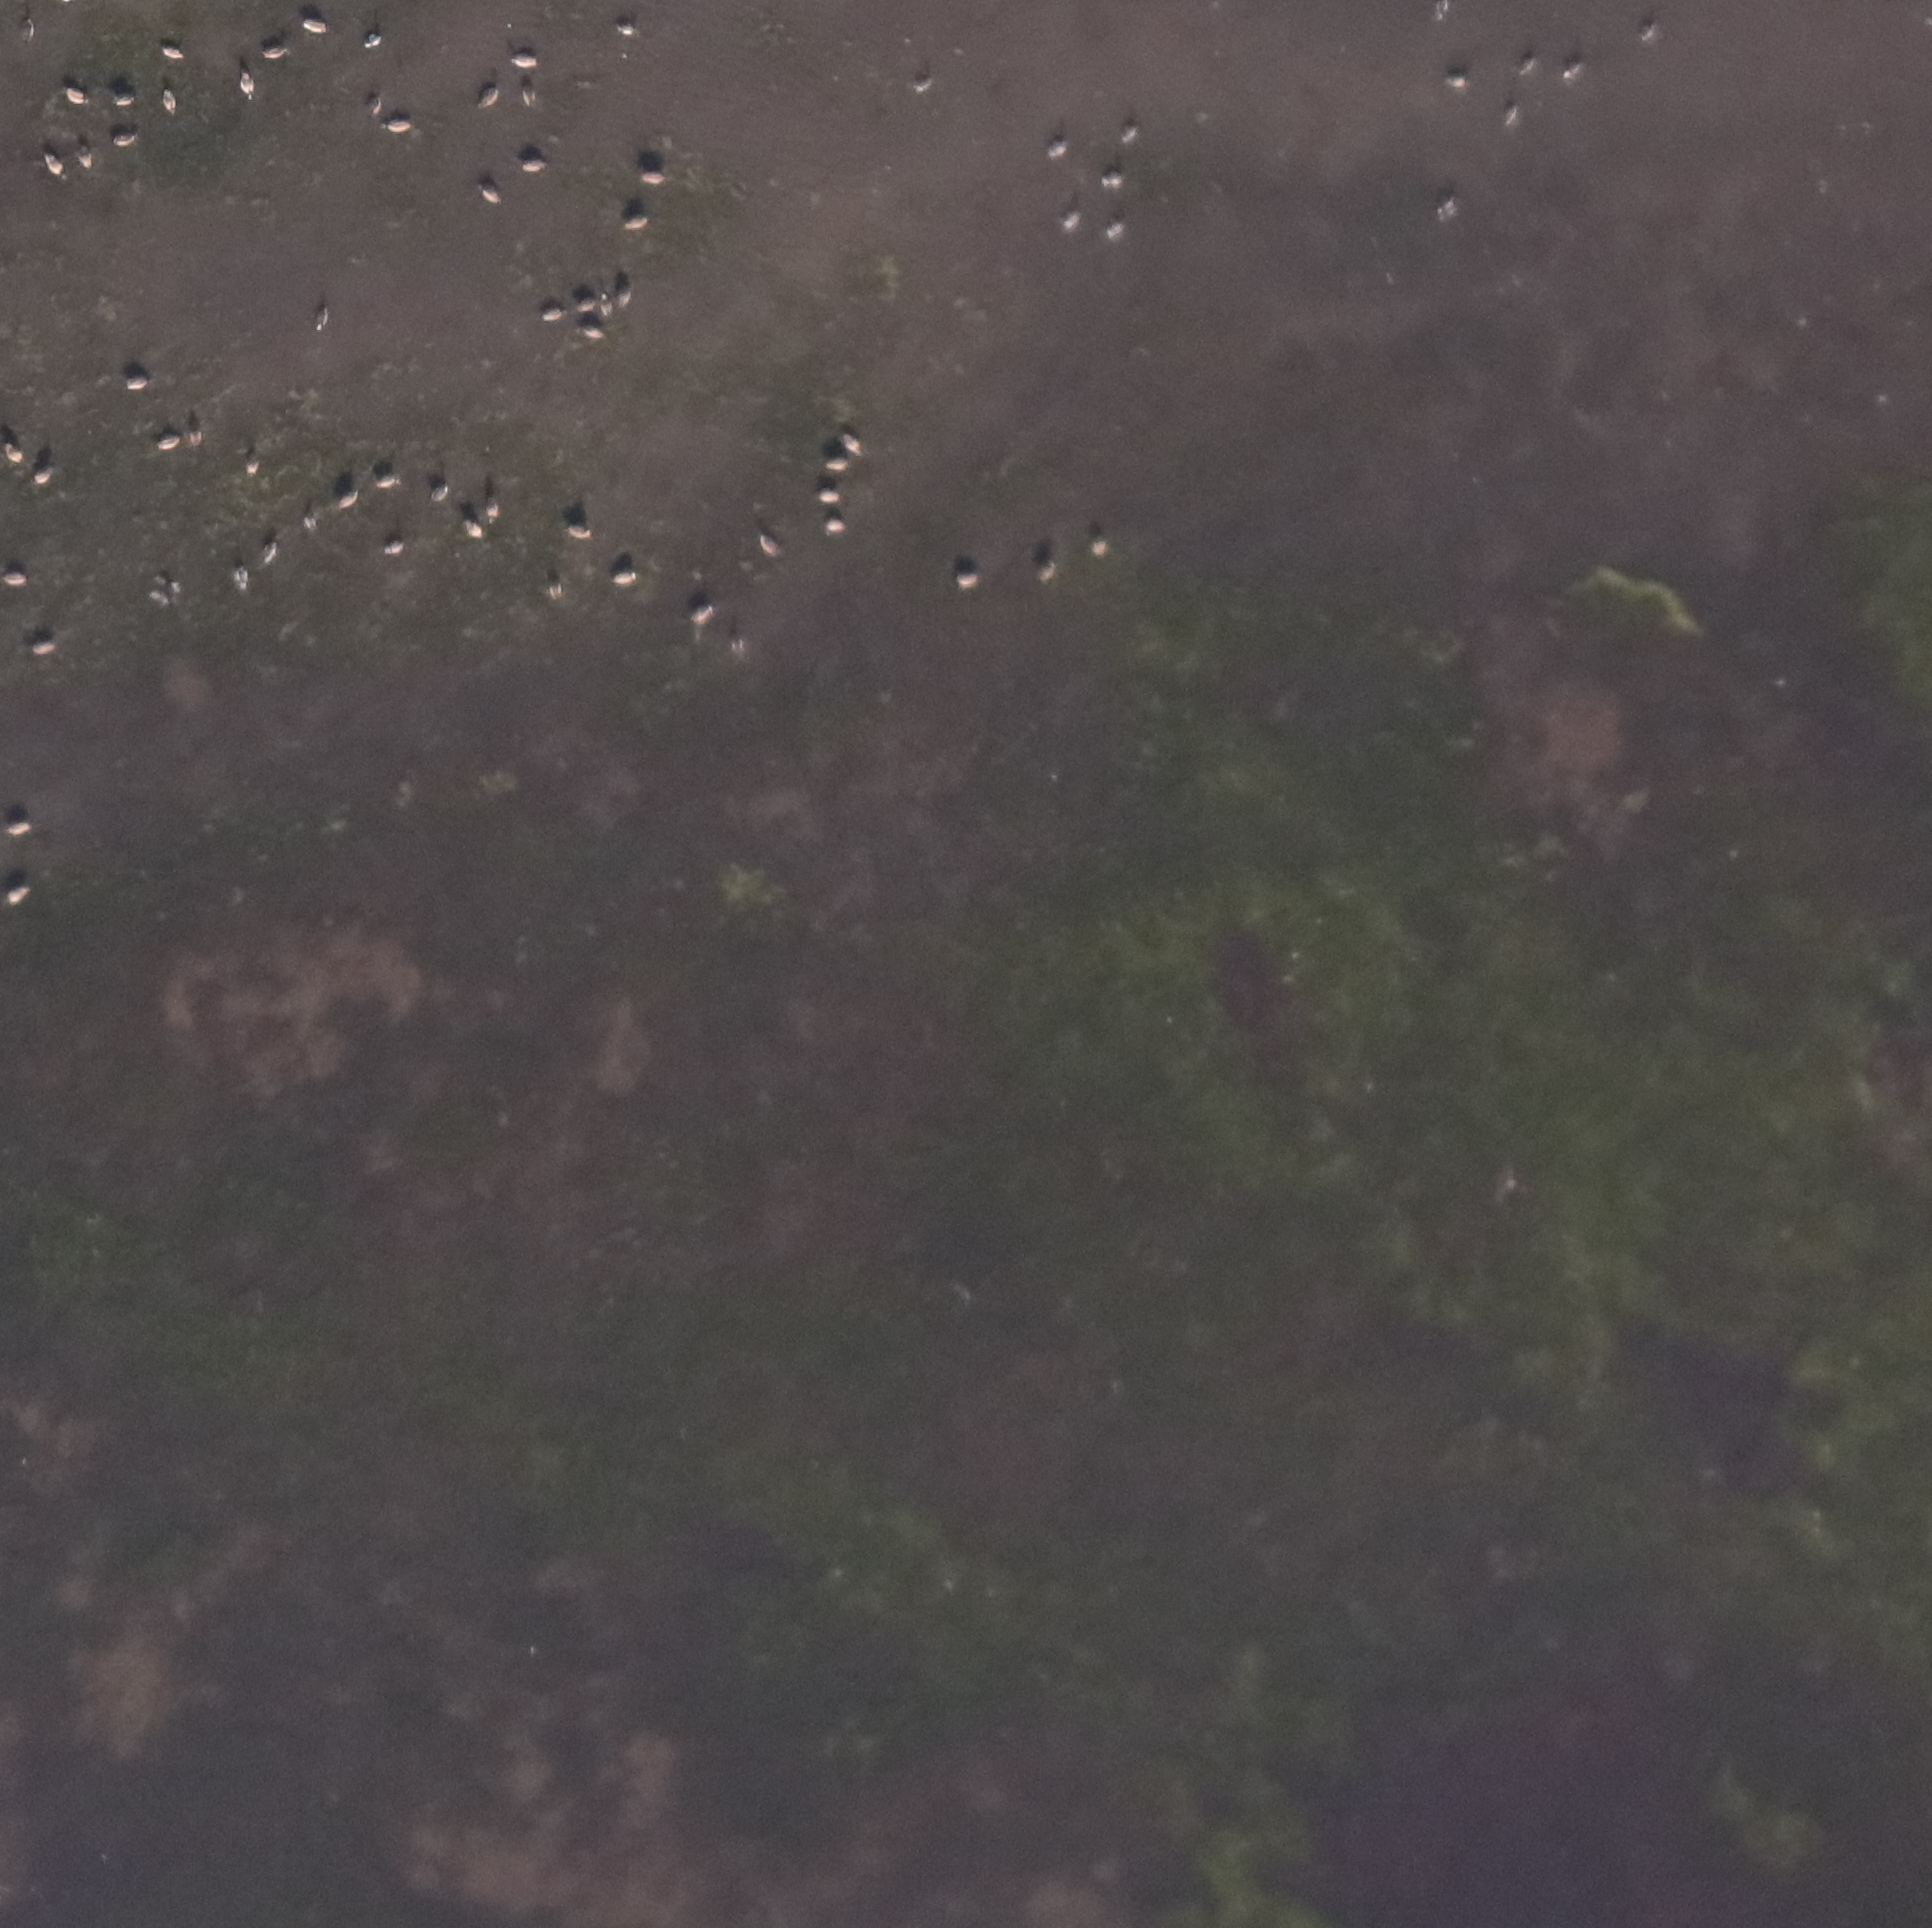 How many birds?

74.